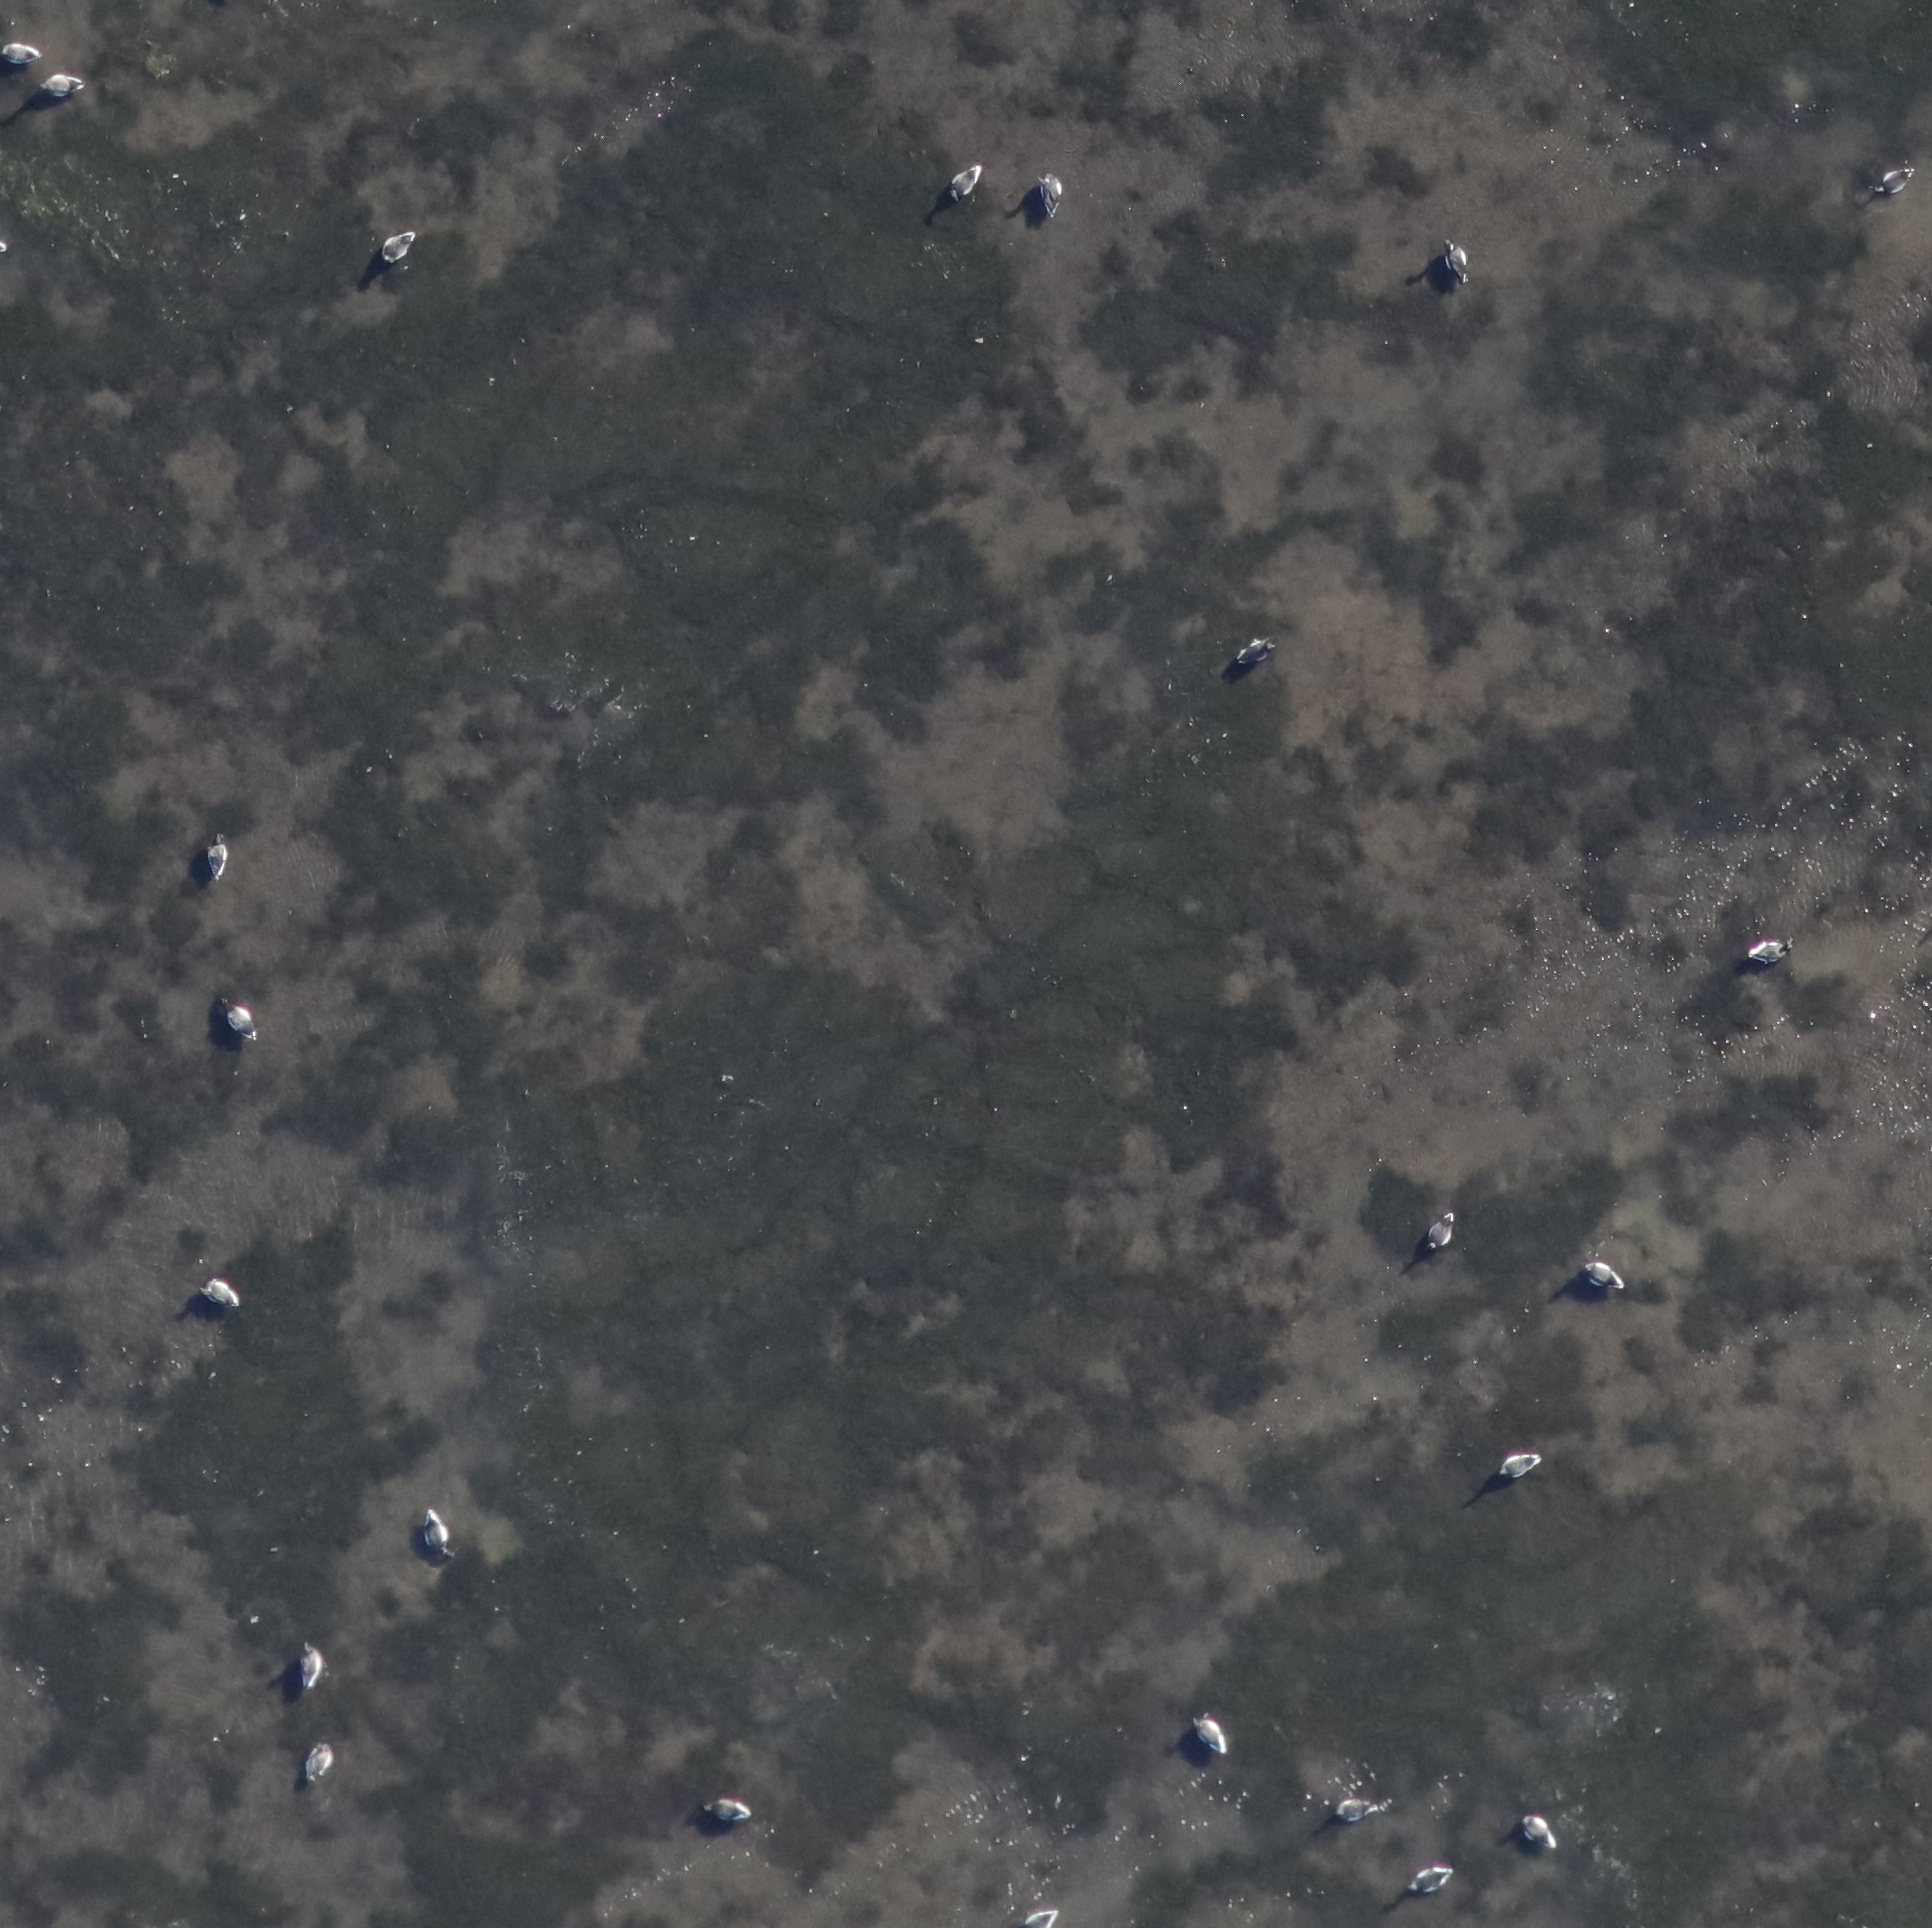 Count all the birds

24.